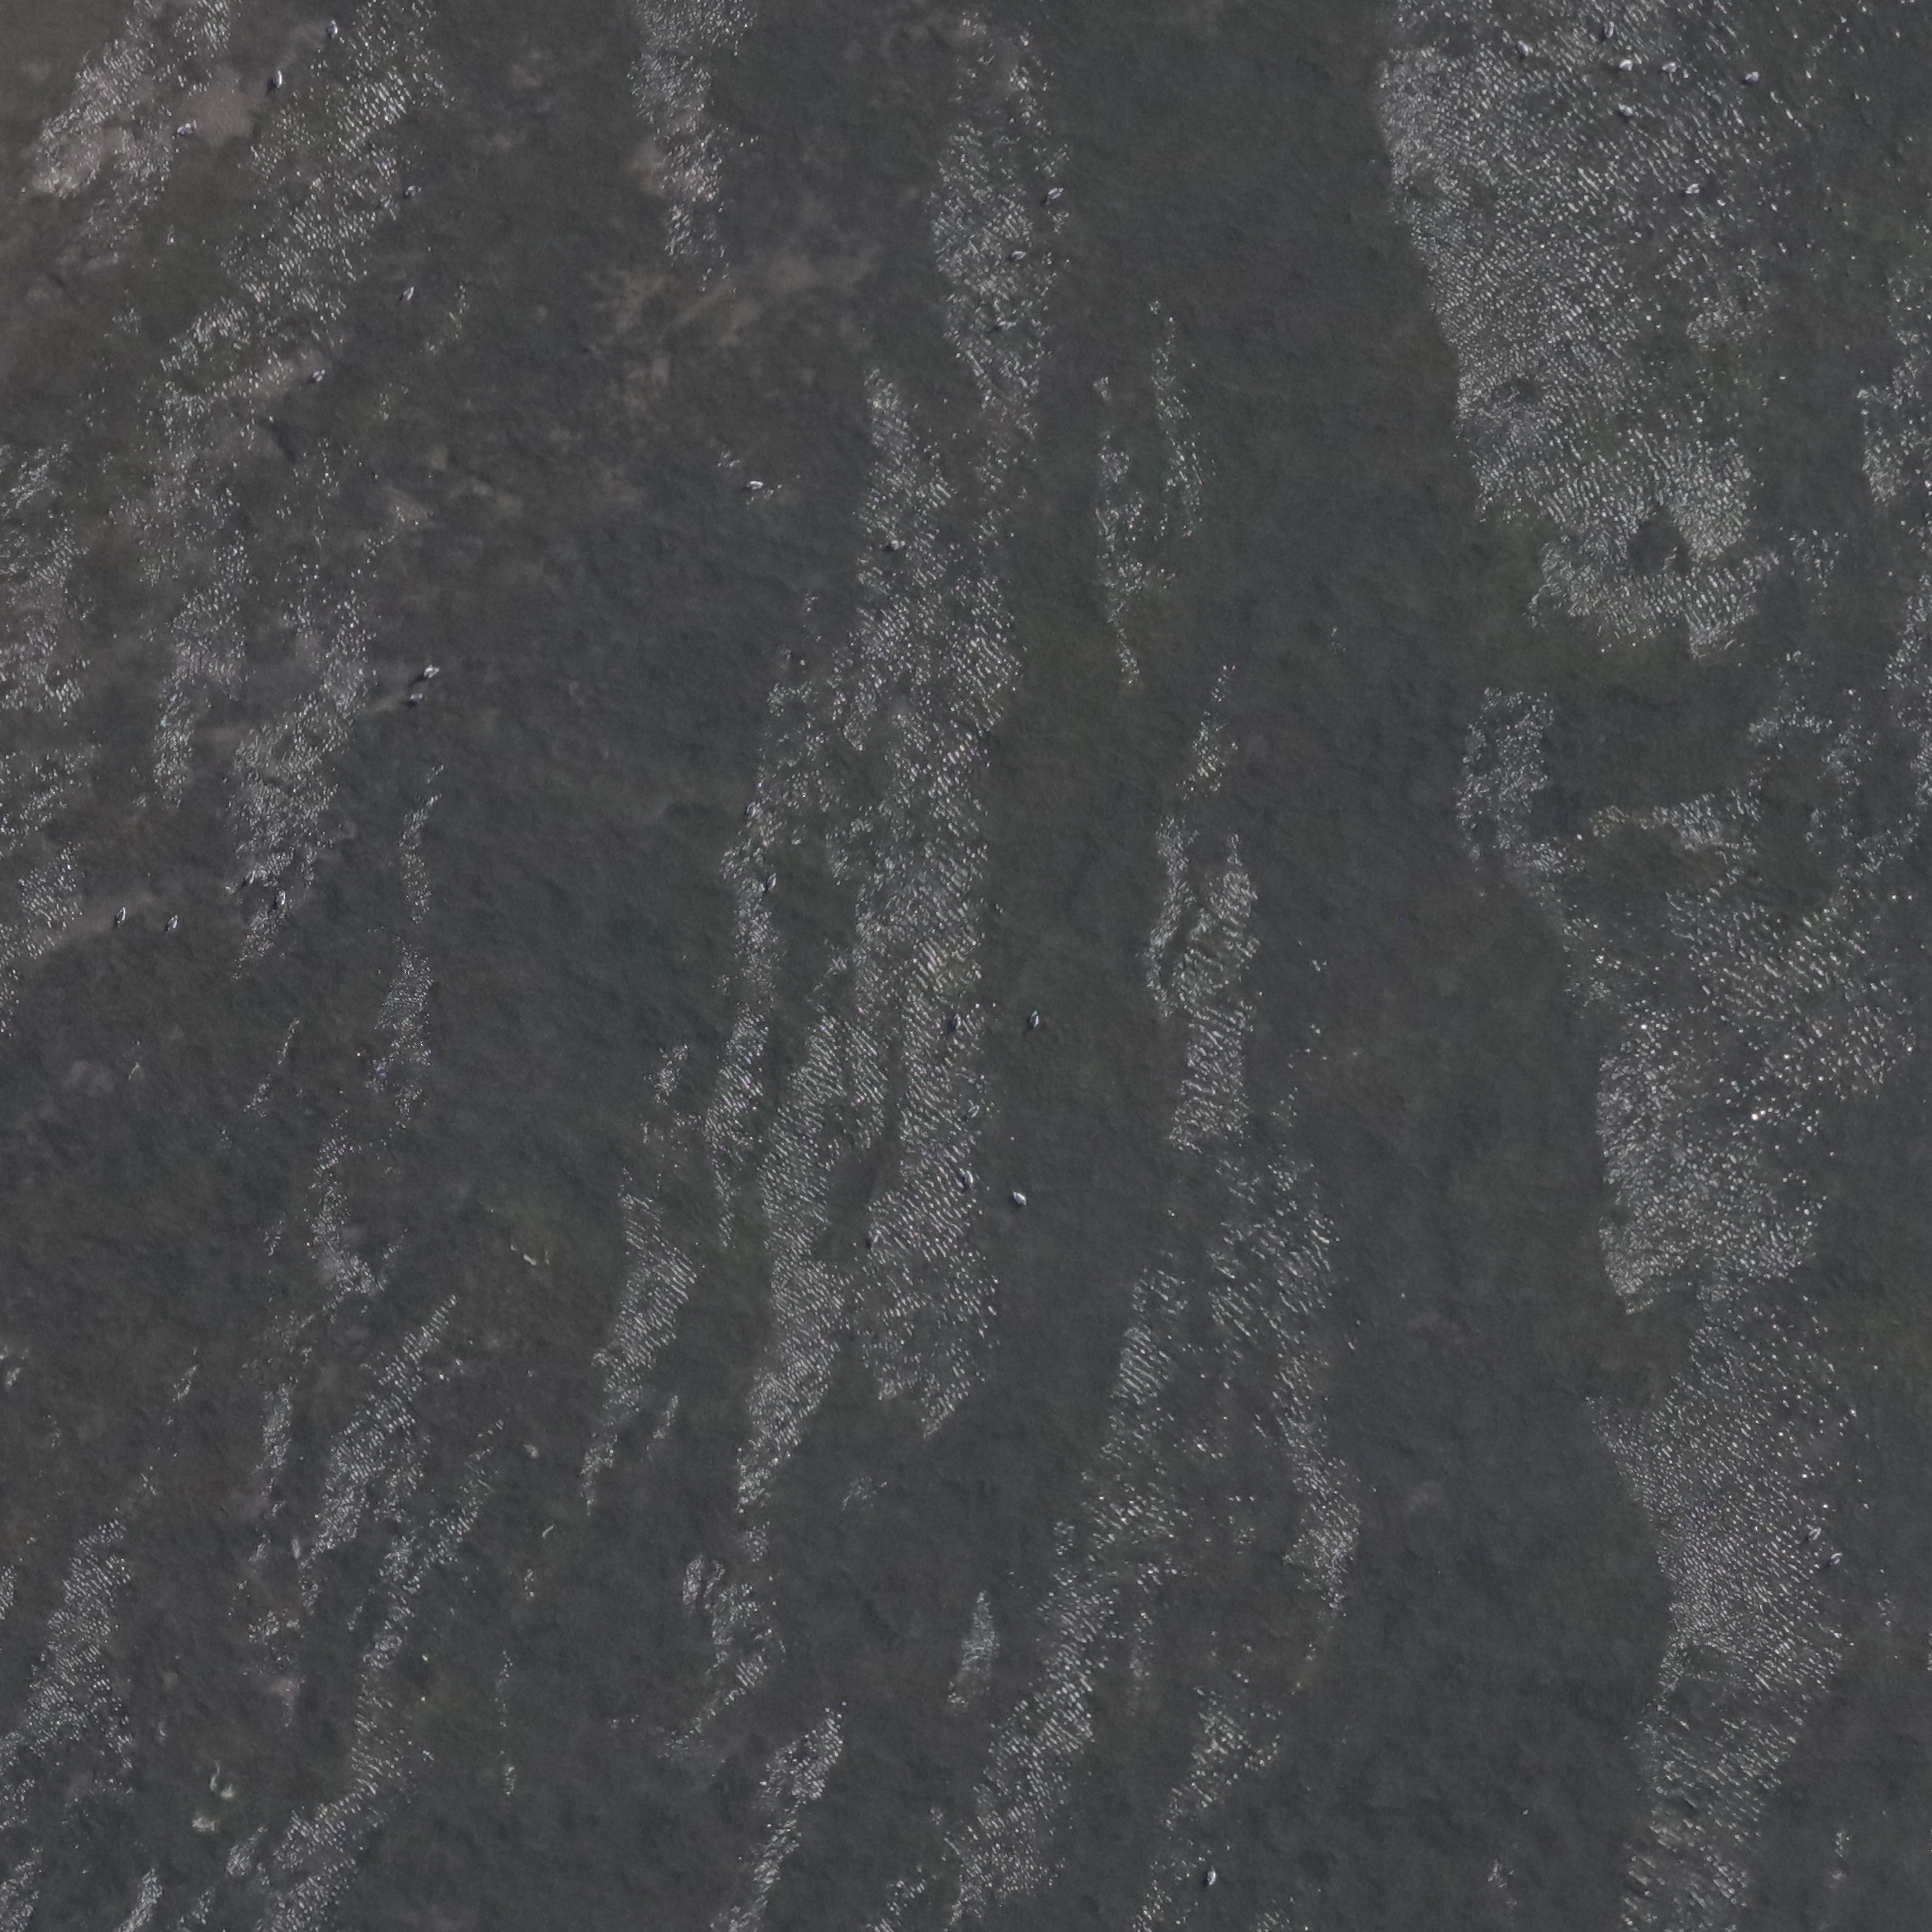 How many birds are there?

33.